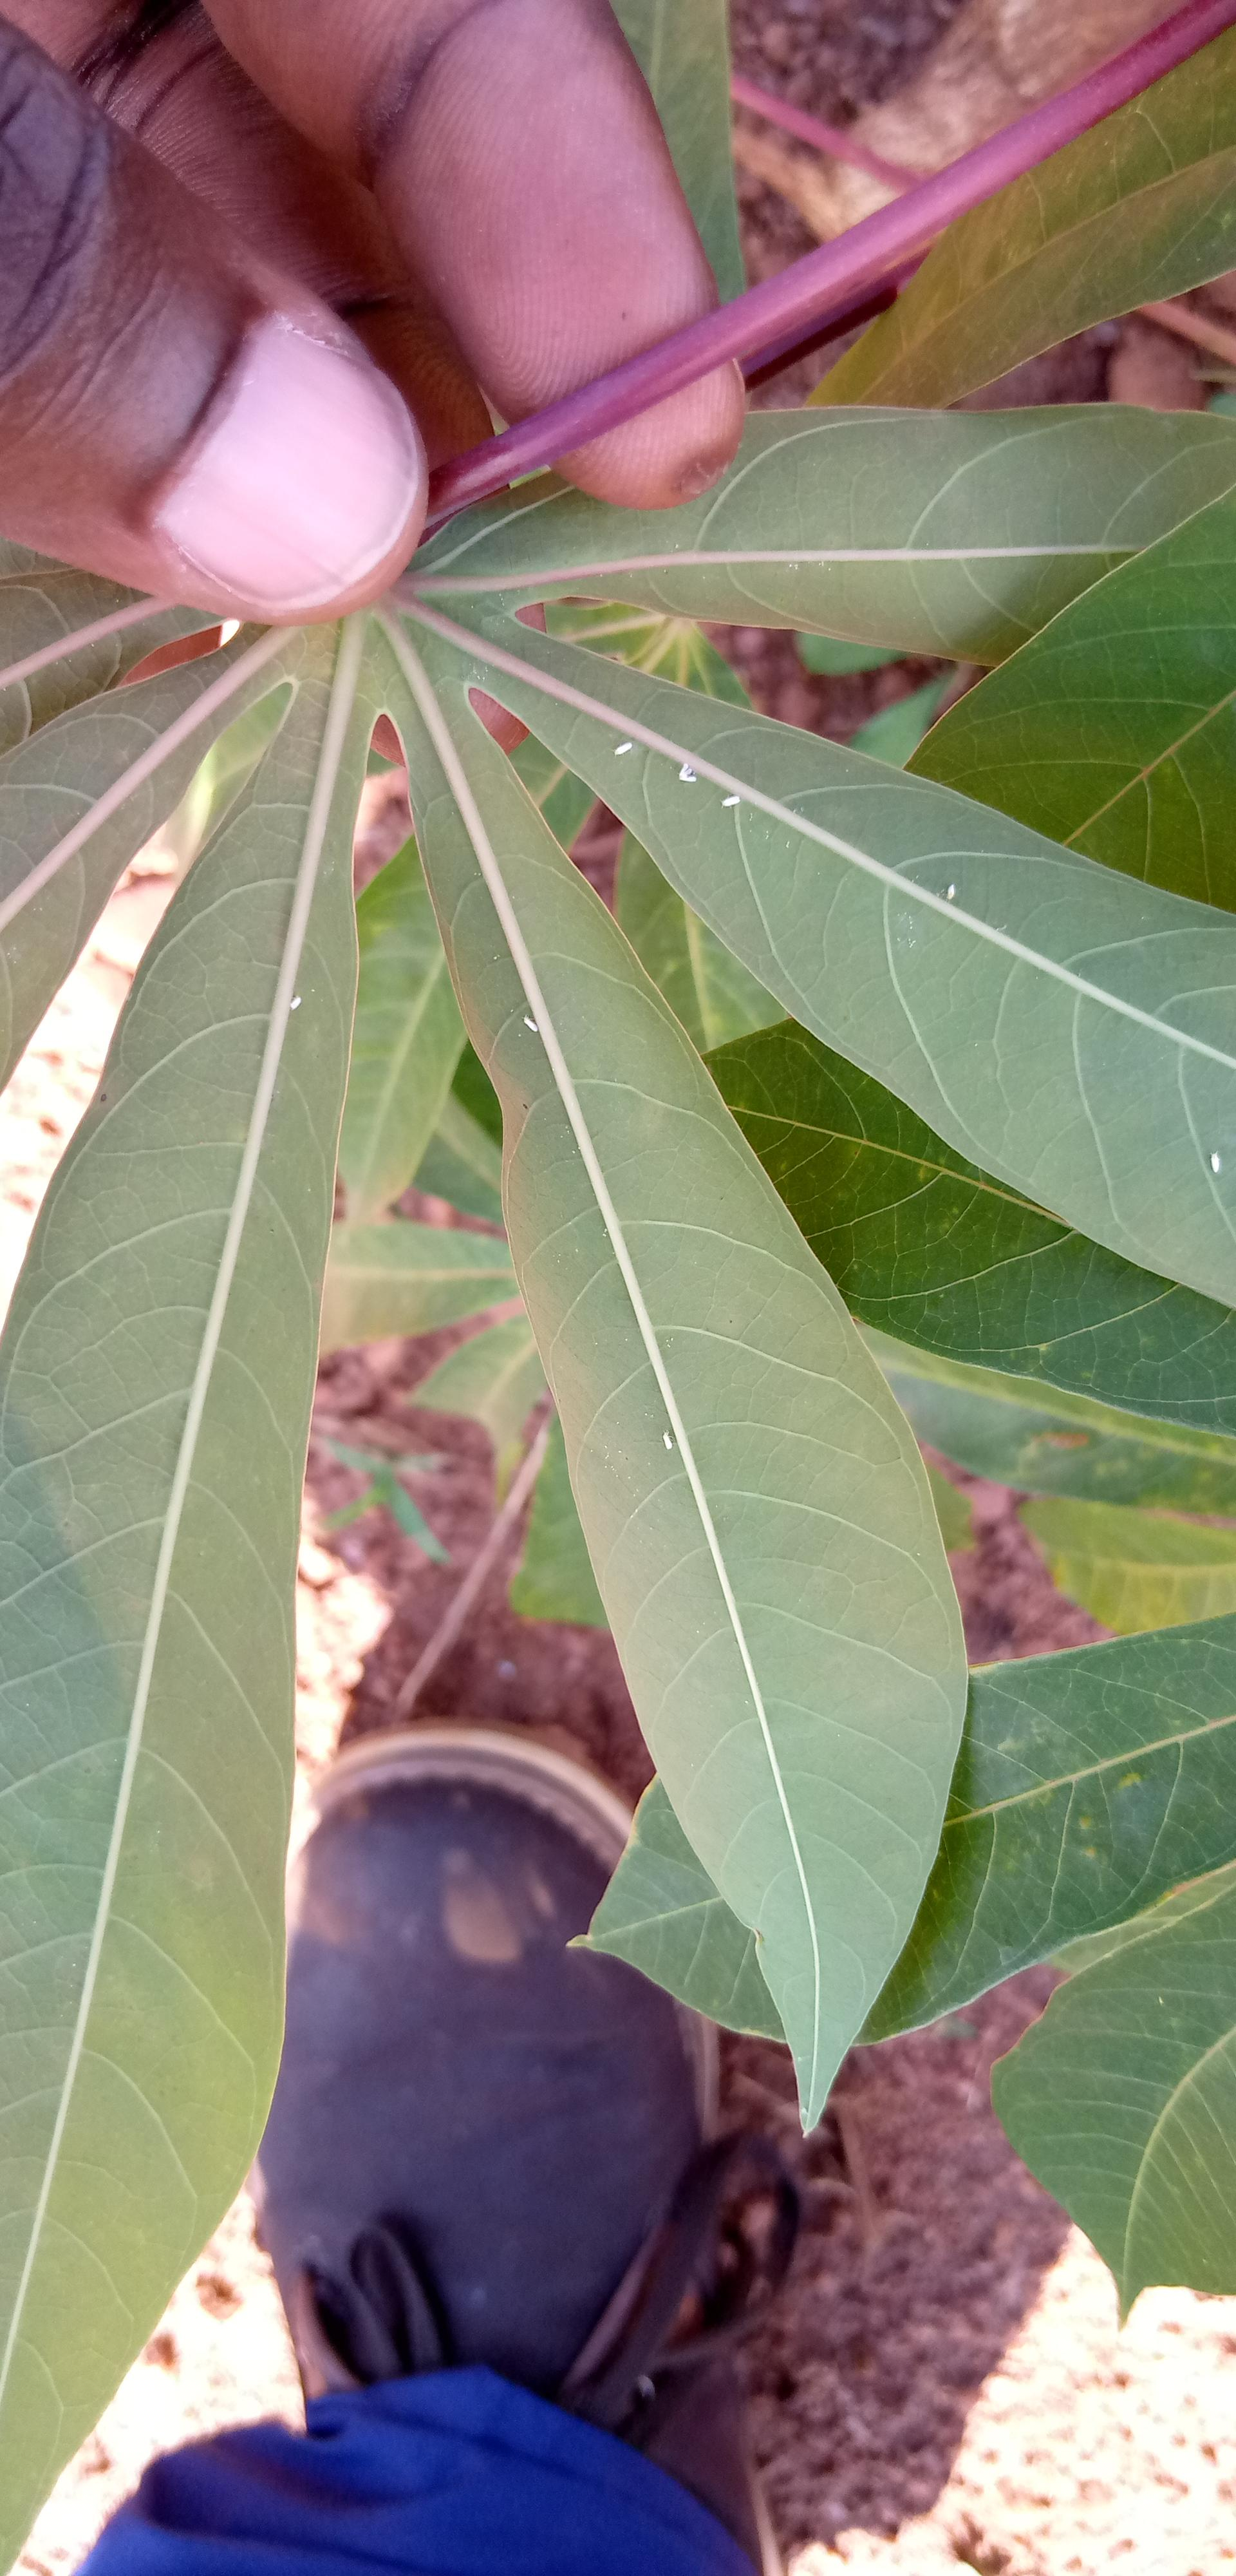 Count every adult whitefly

8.